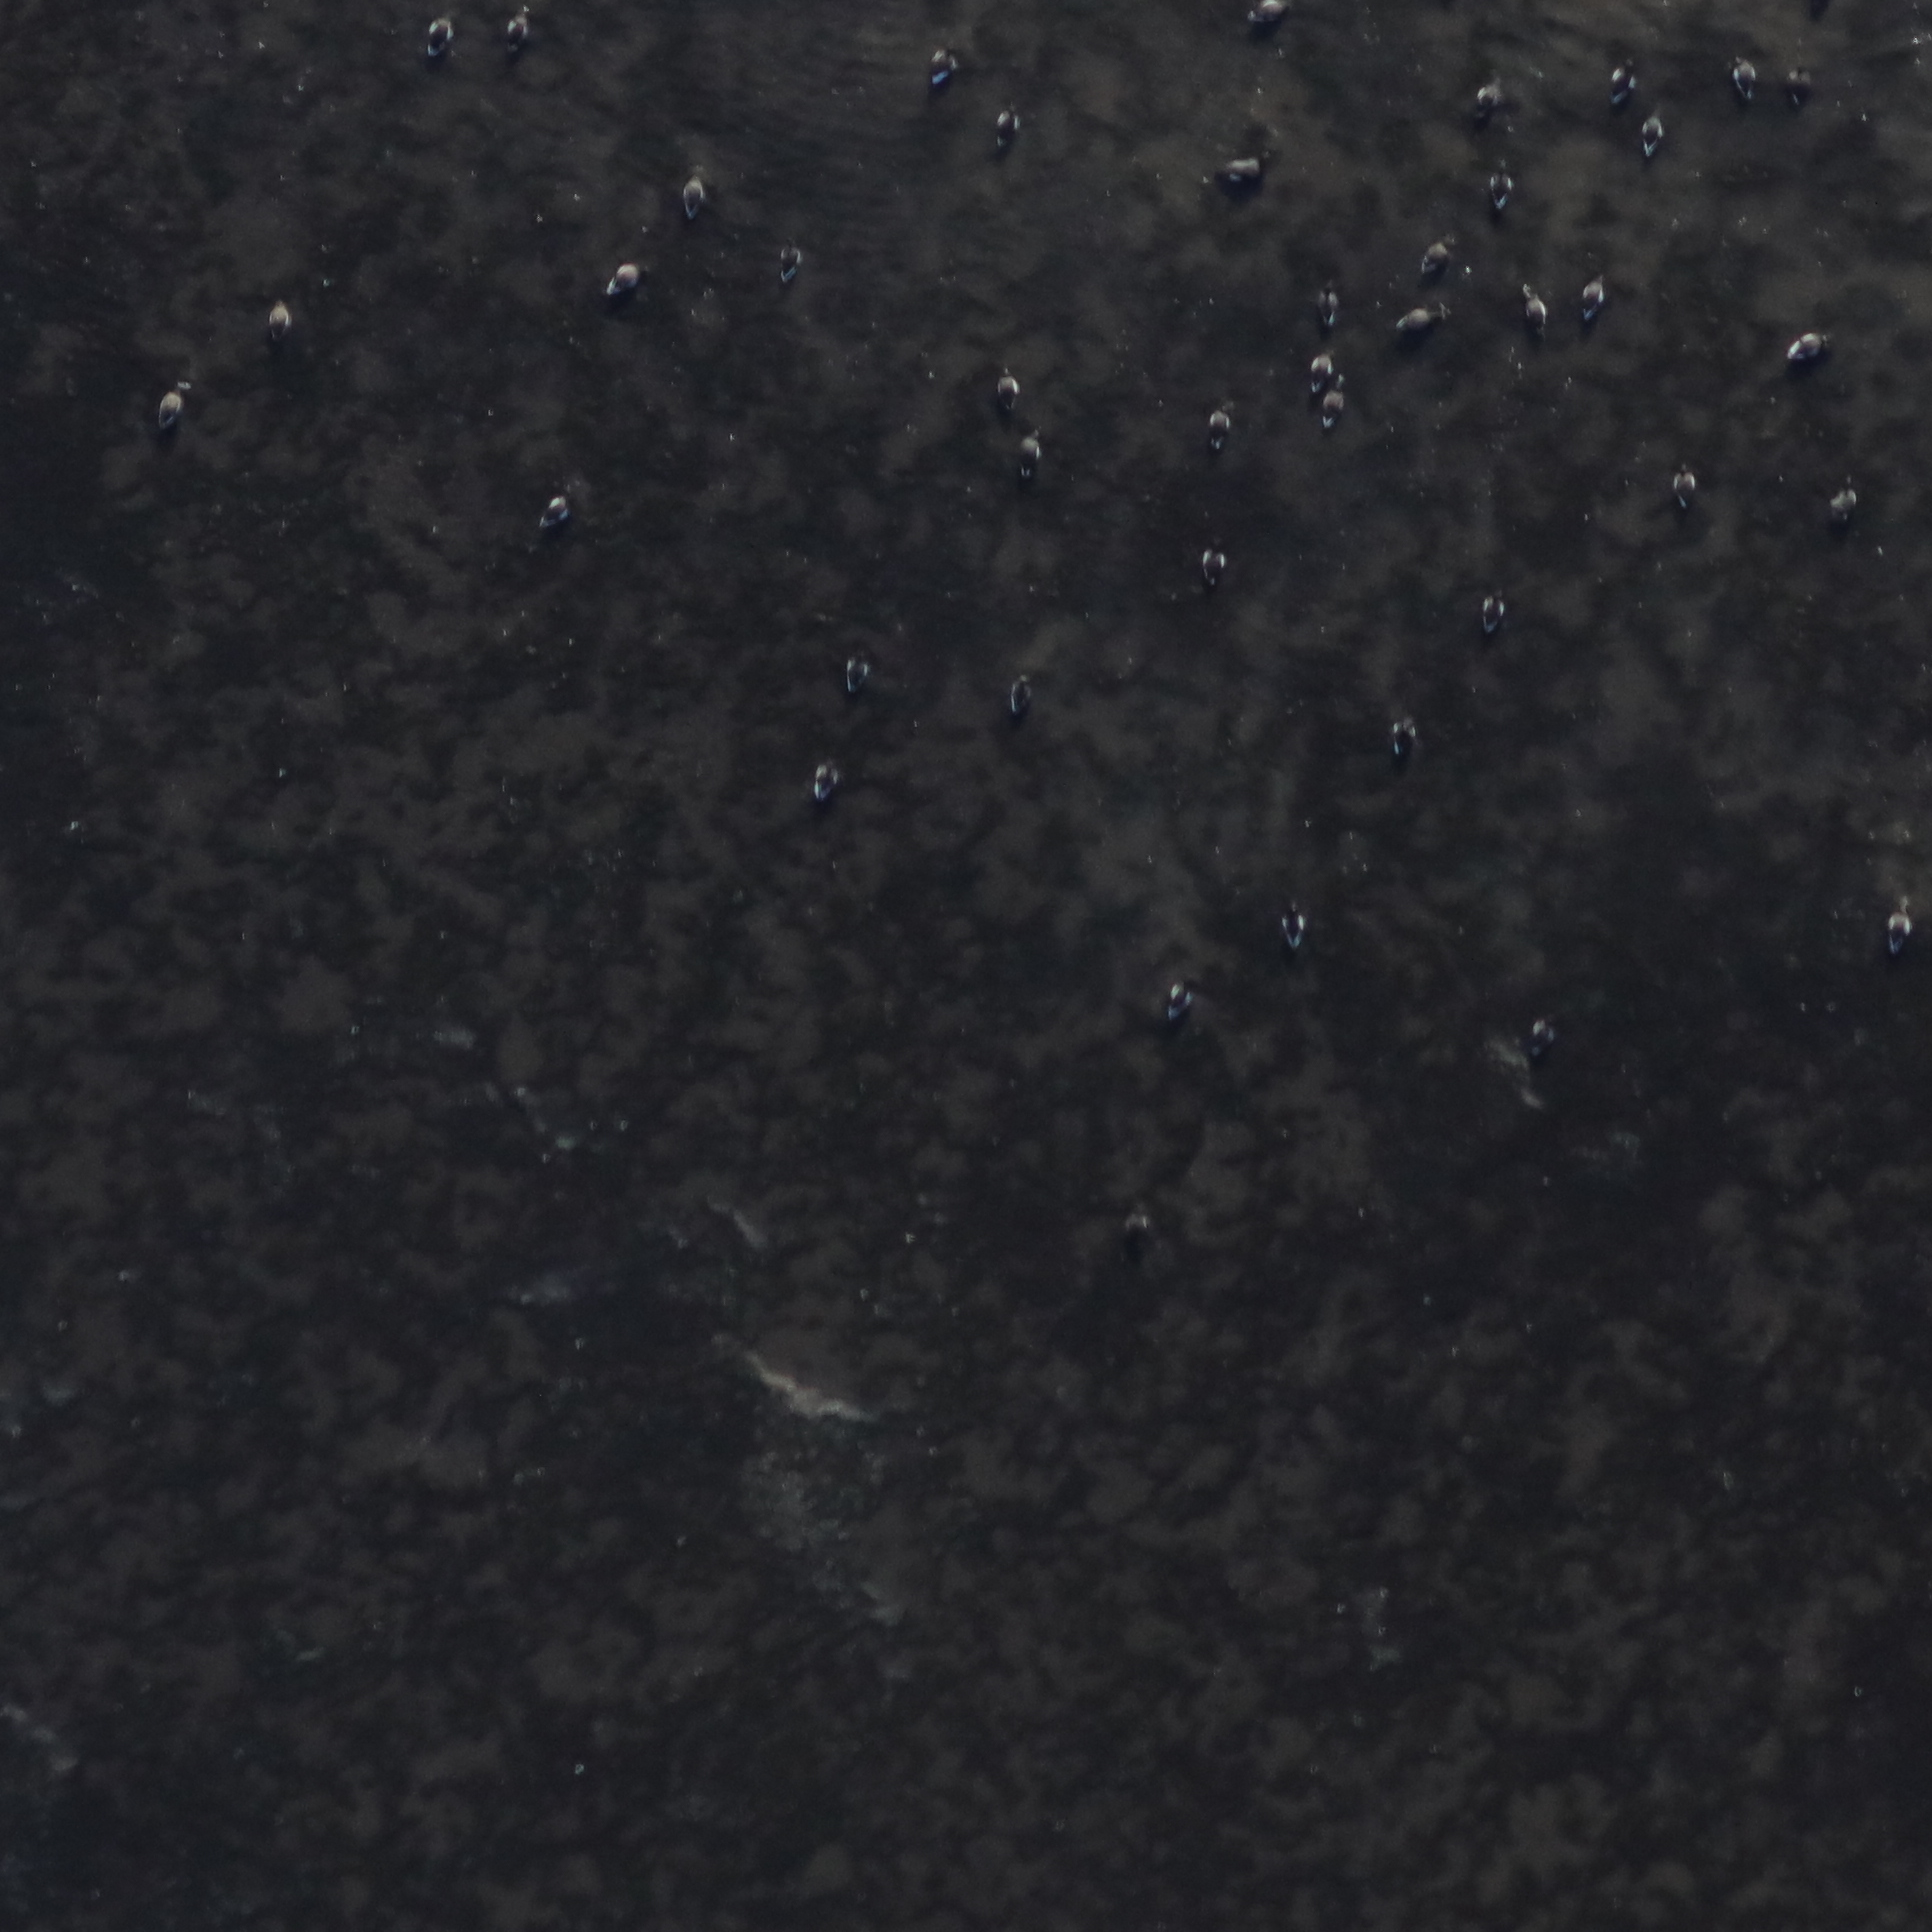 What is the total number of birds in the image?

42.